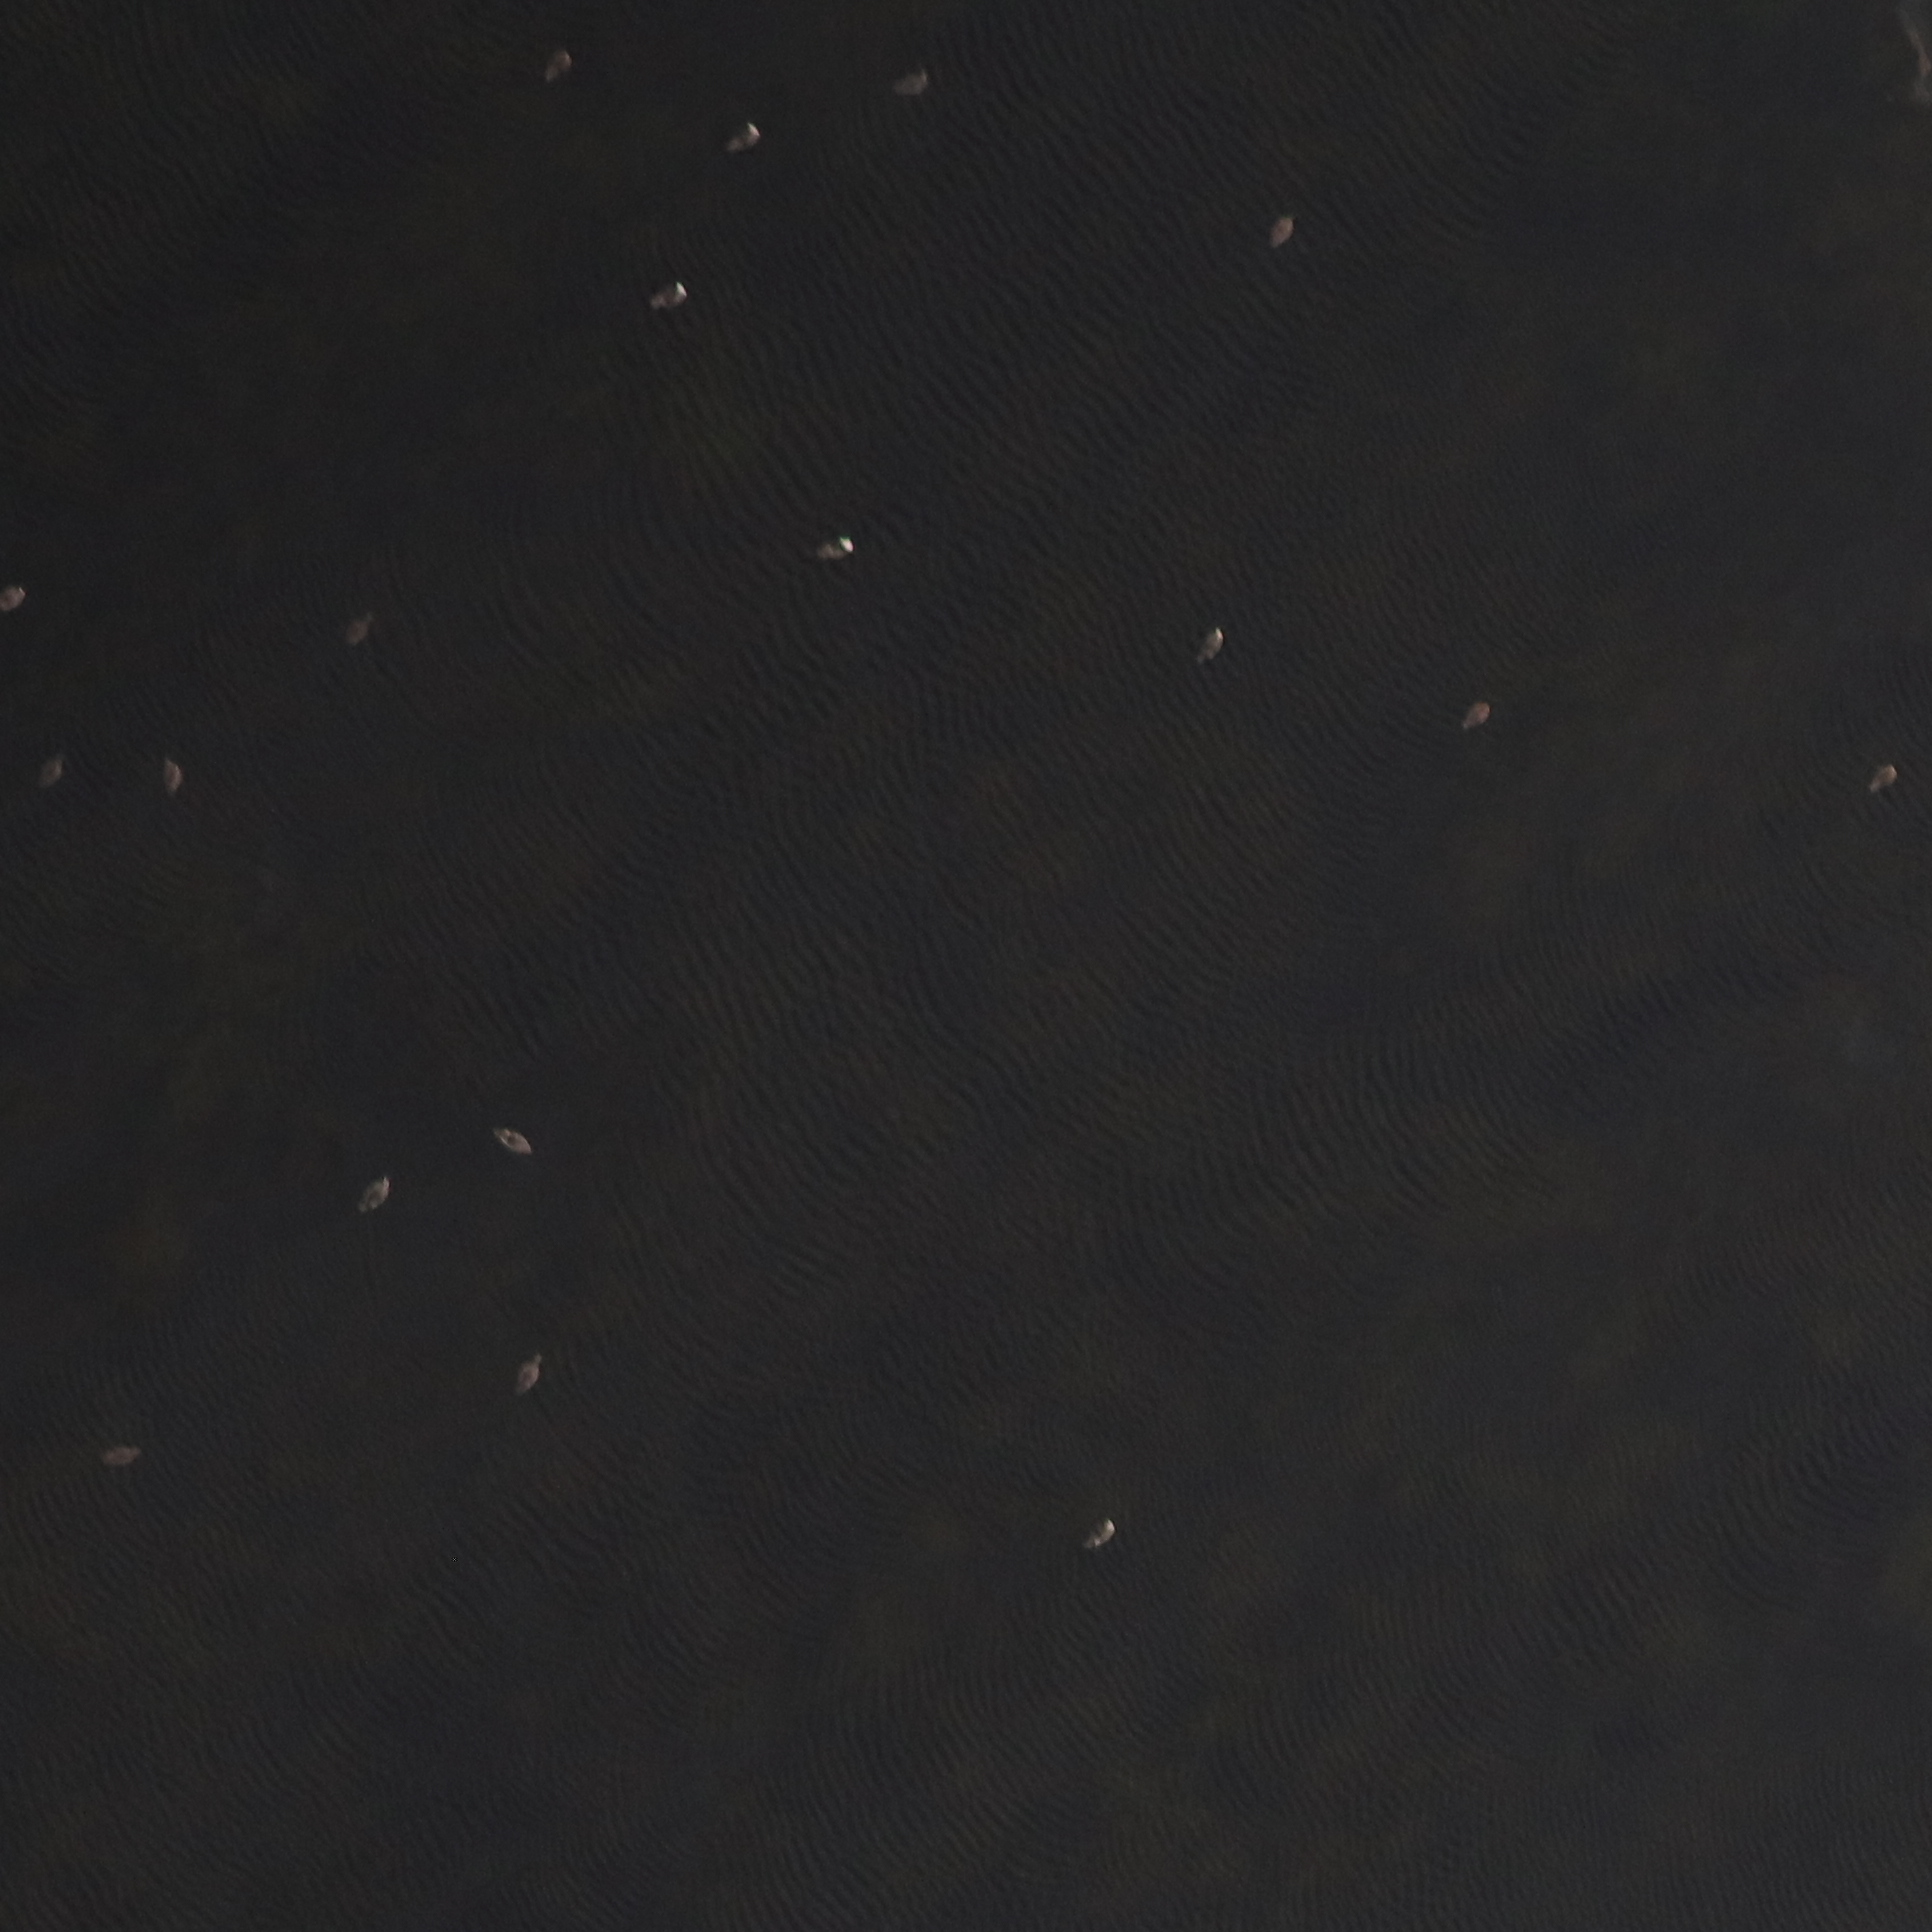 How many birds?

18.